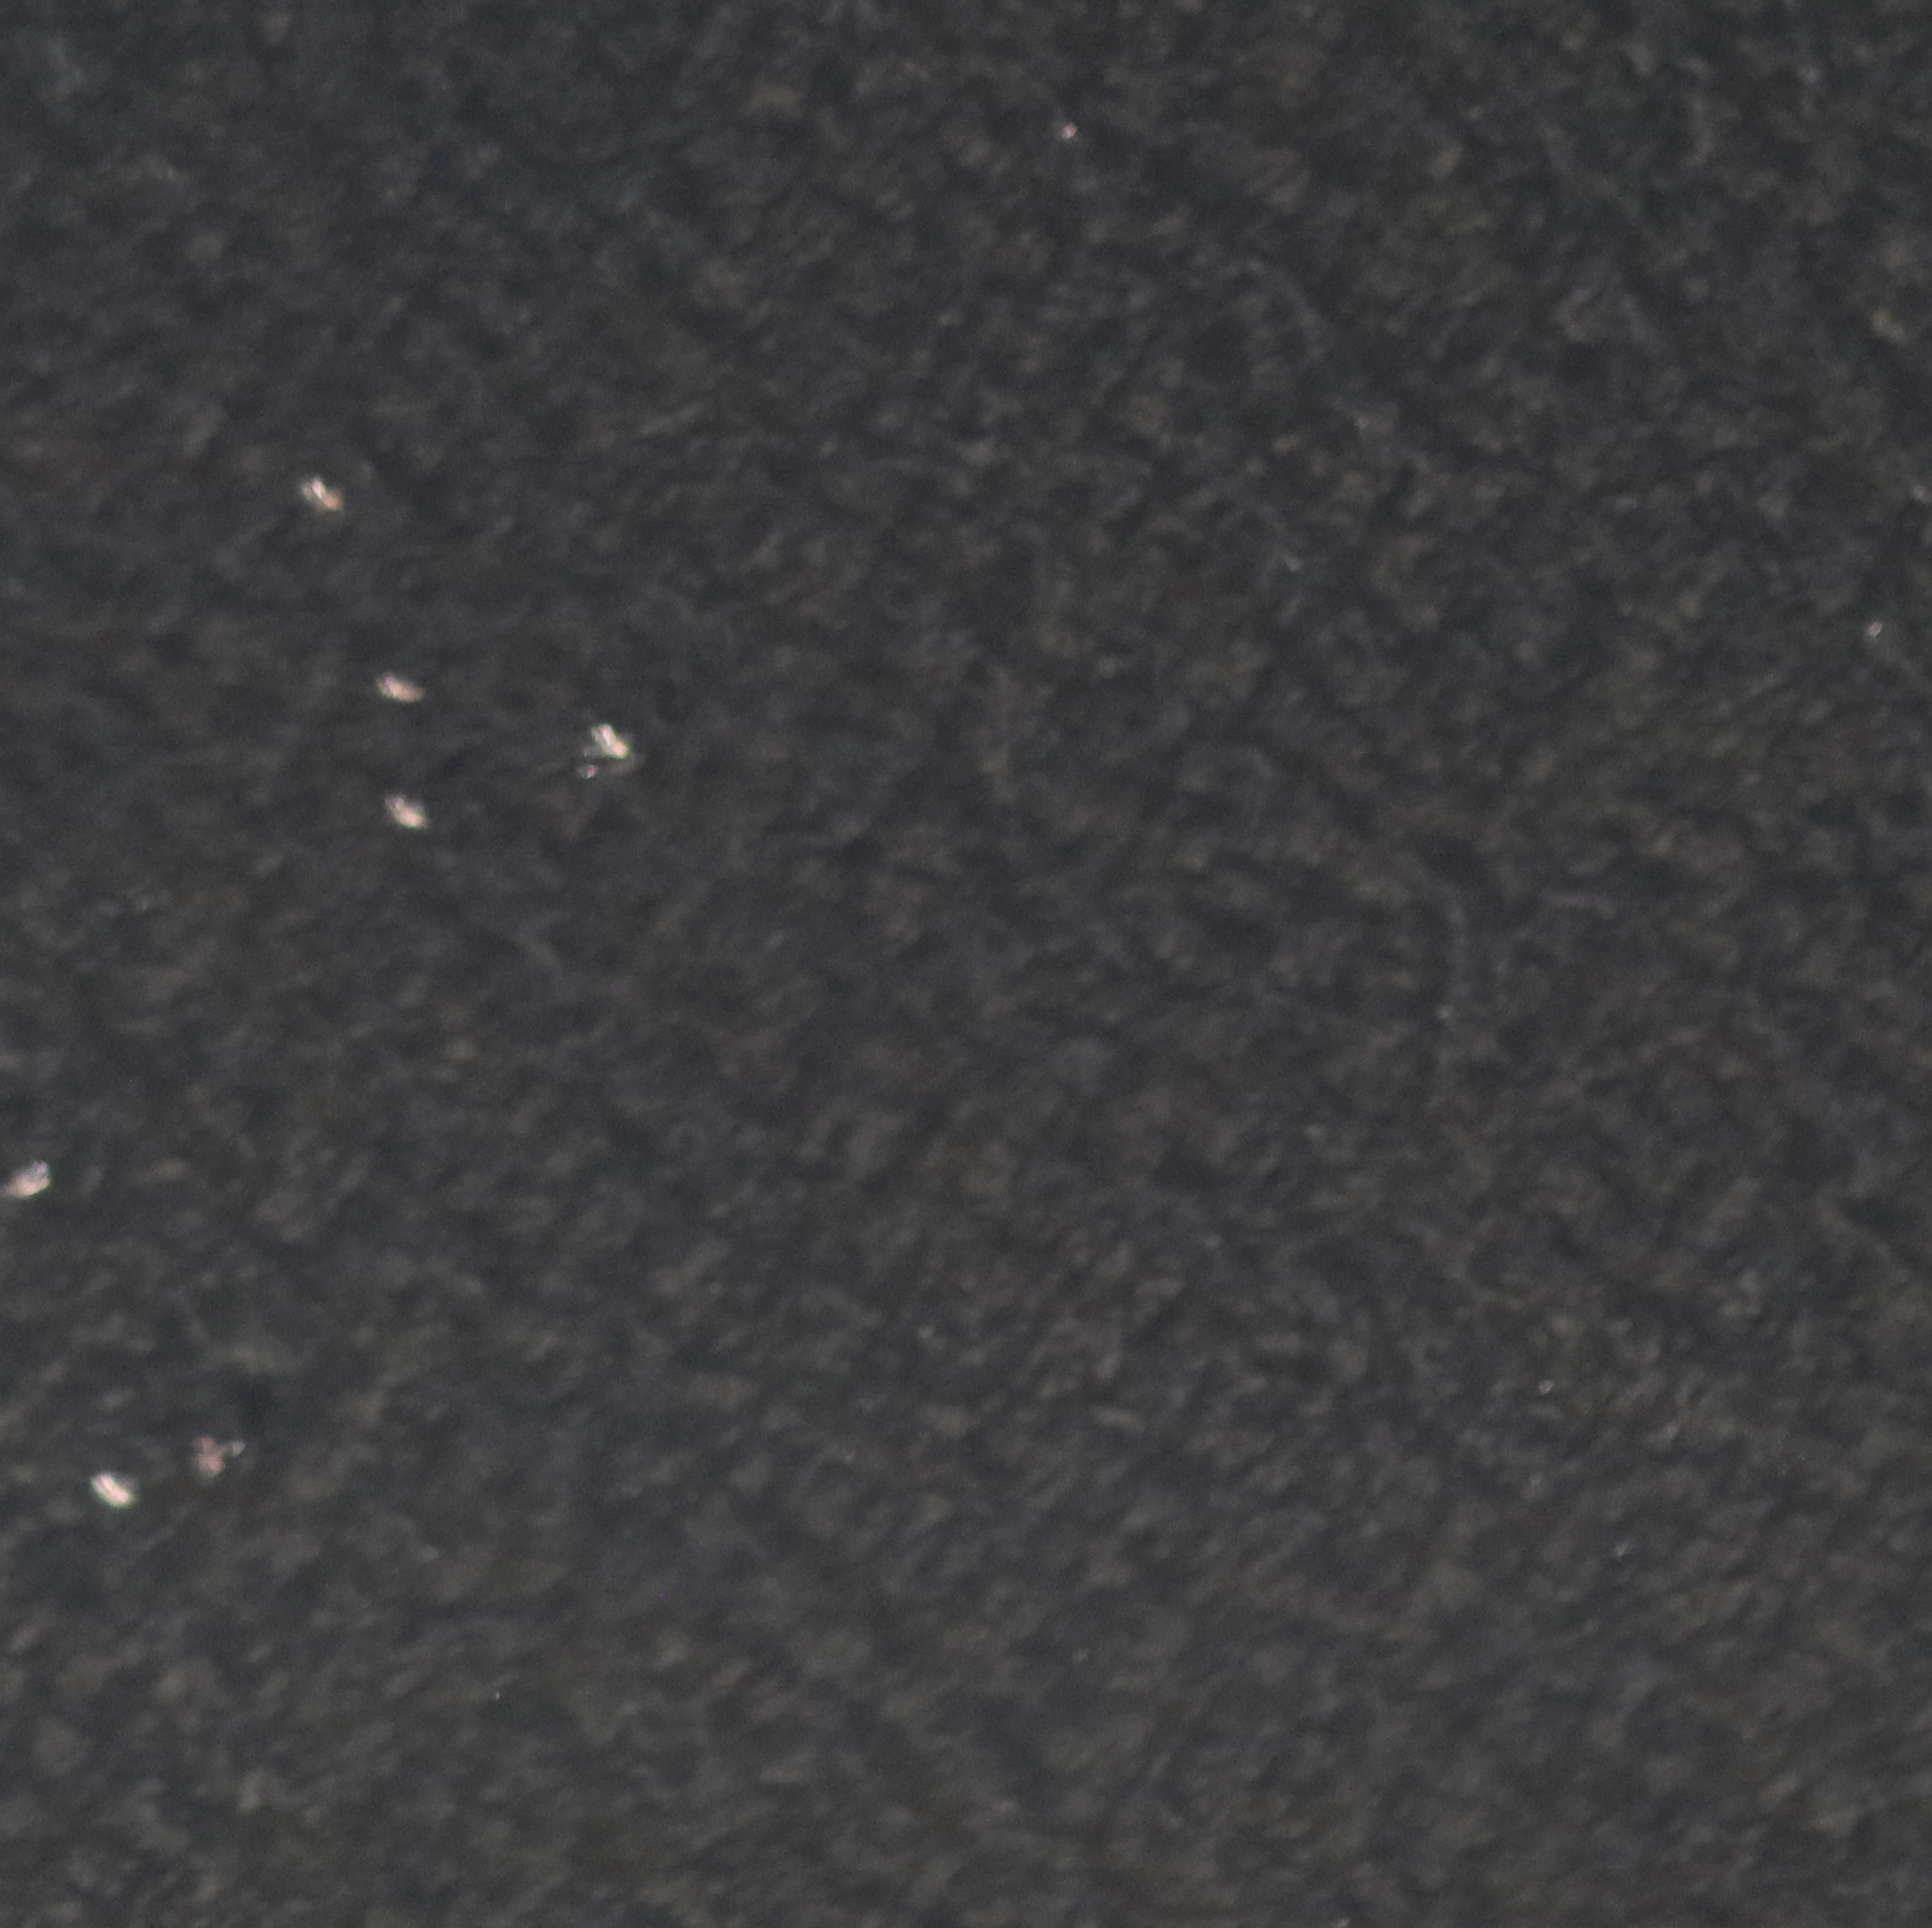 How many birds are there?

7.